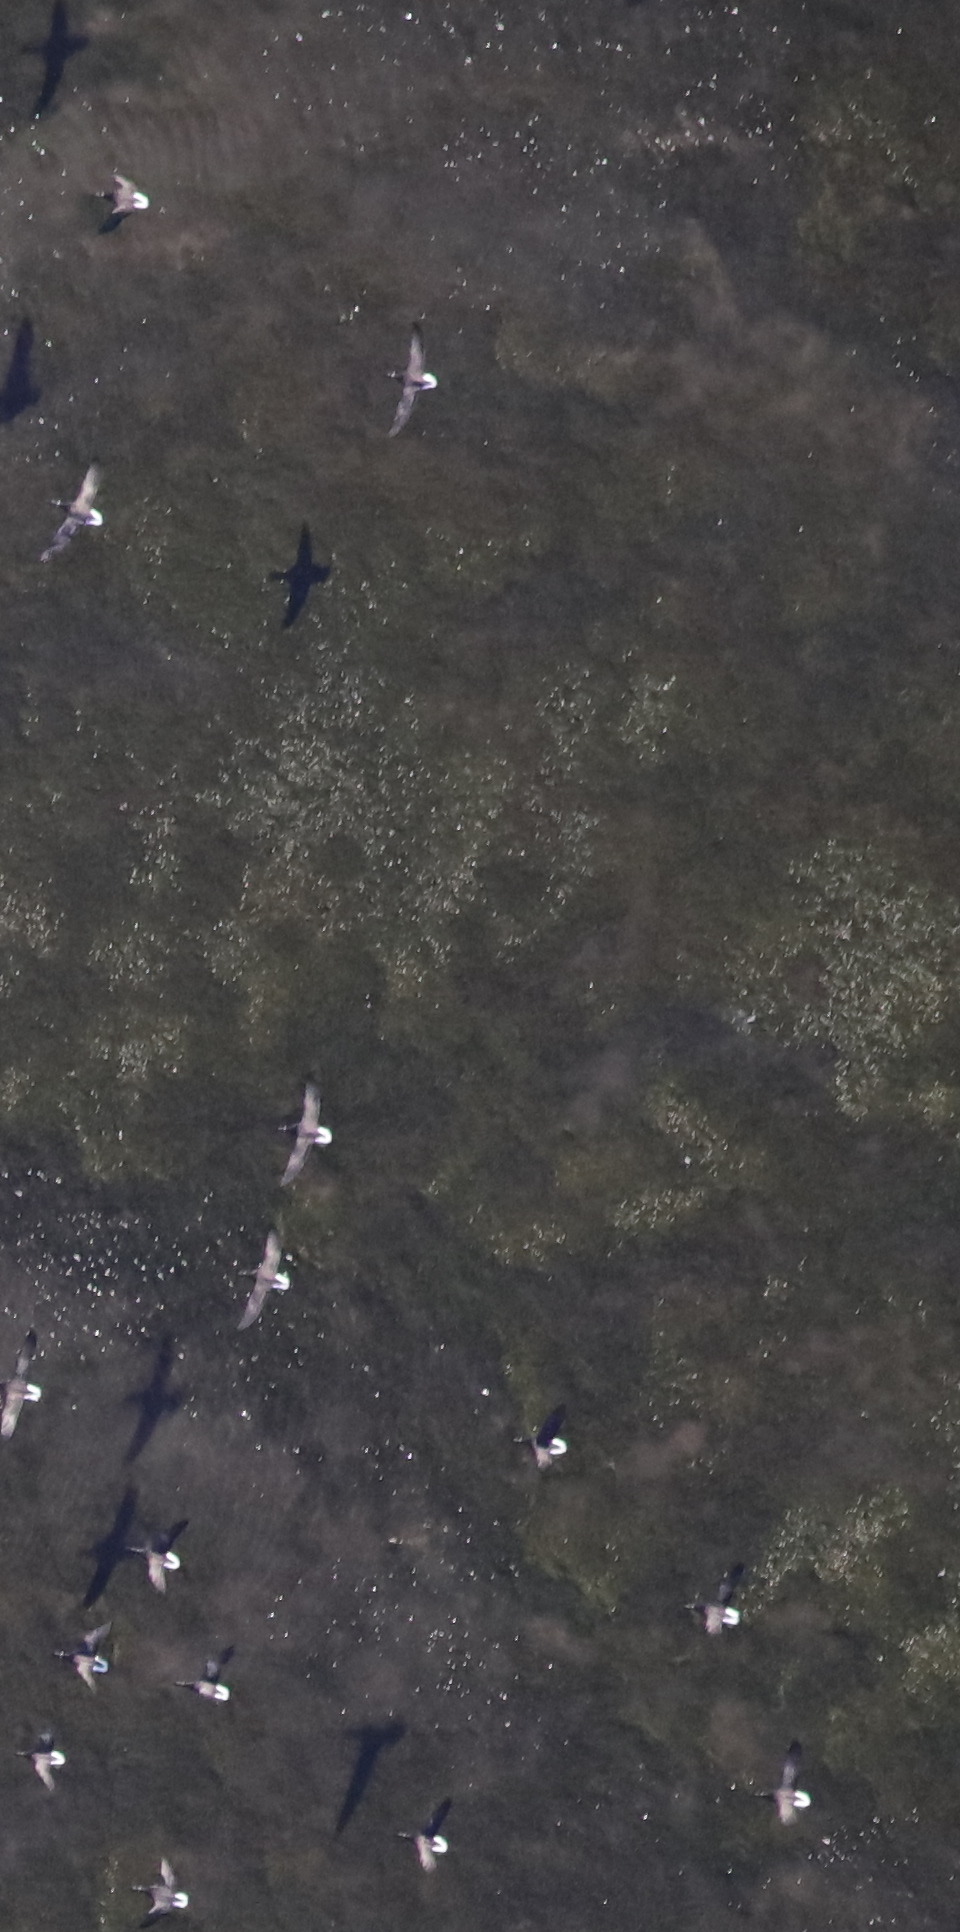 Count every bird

15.